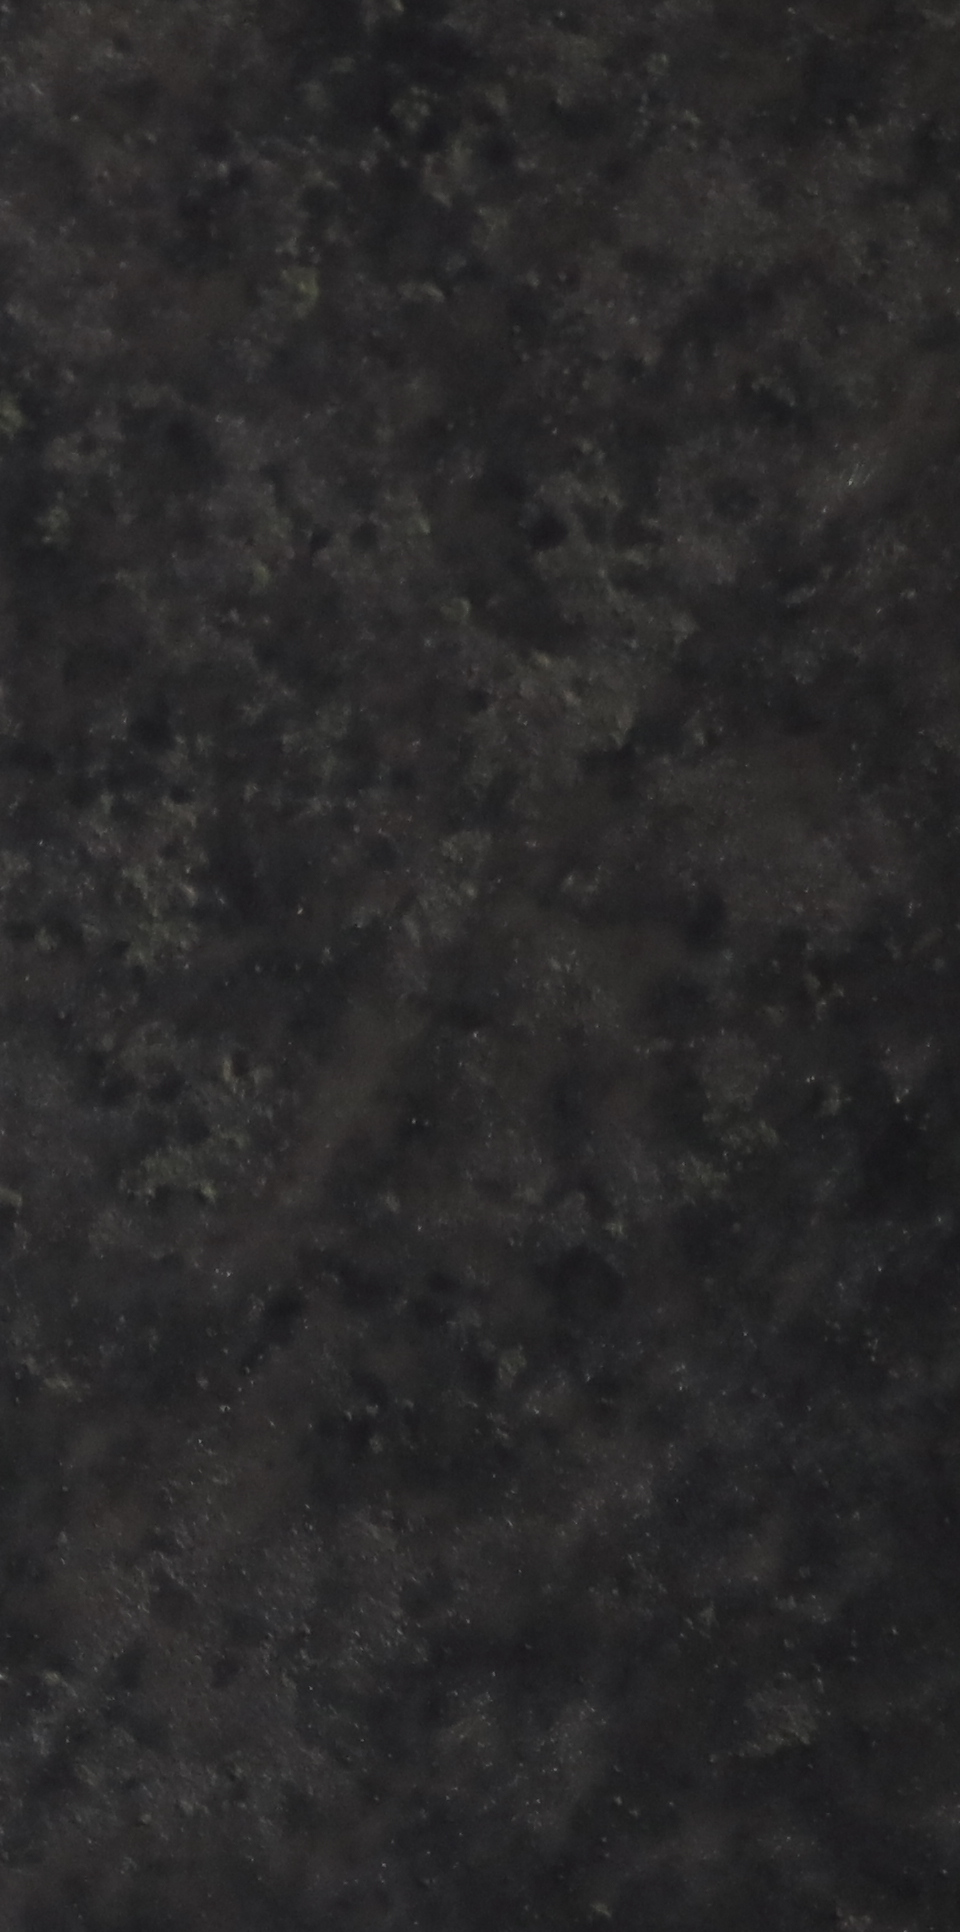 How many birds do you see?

0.